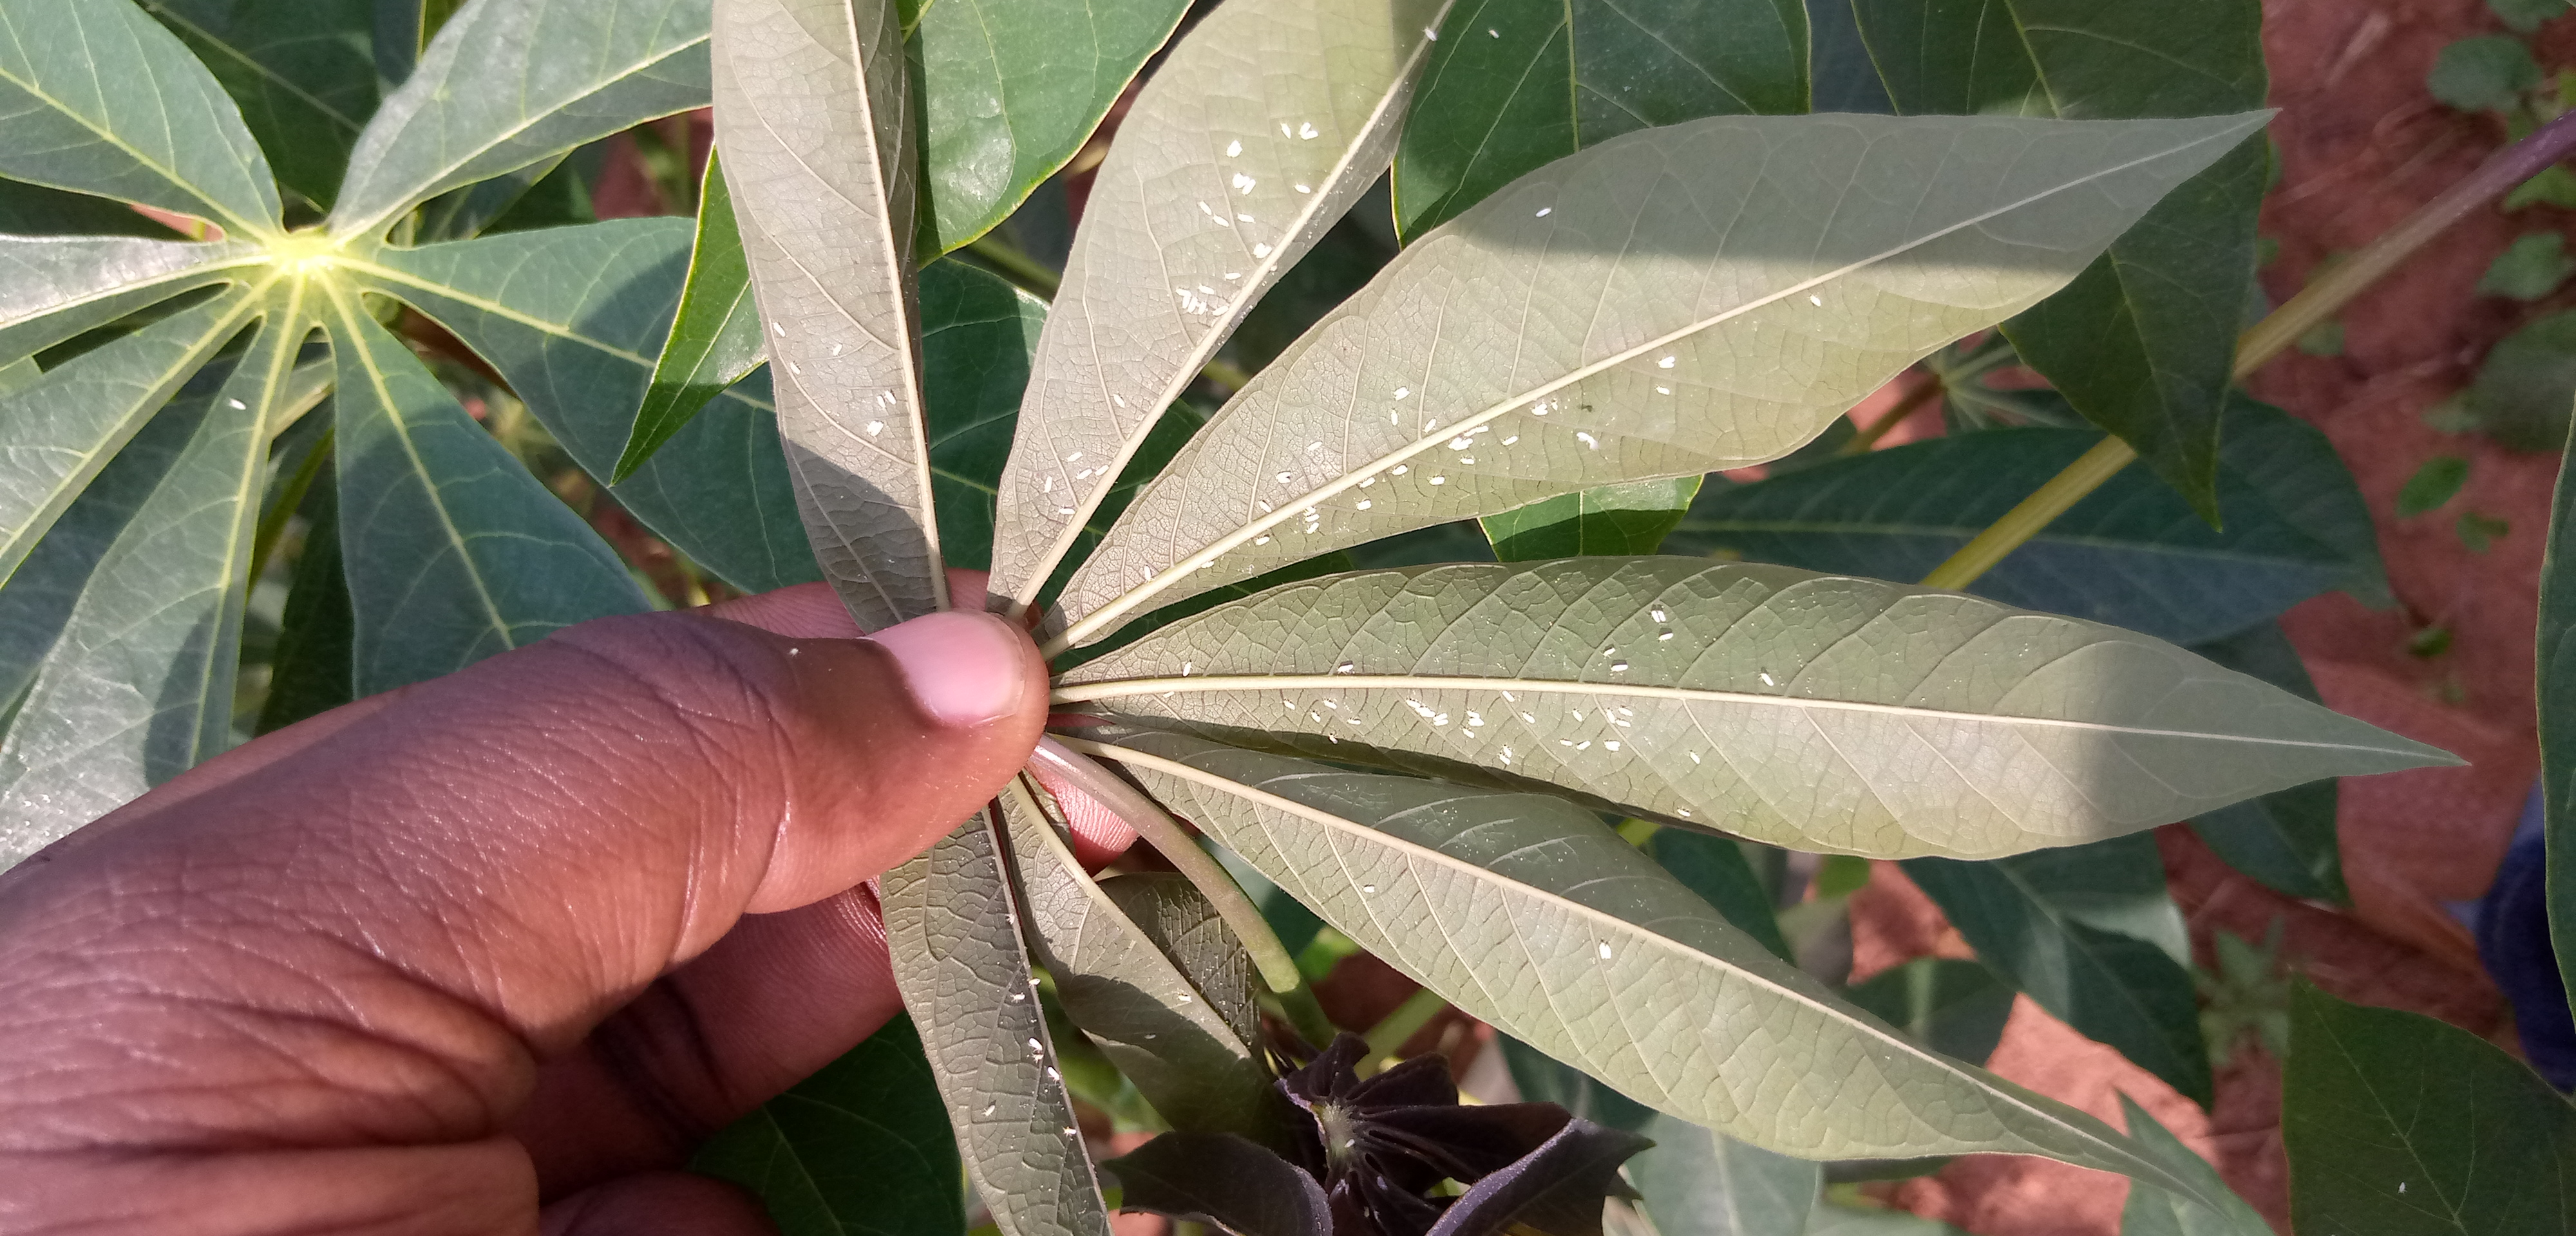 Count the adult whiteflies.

120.